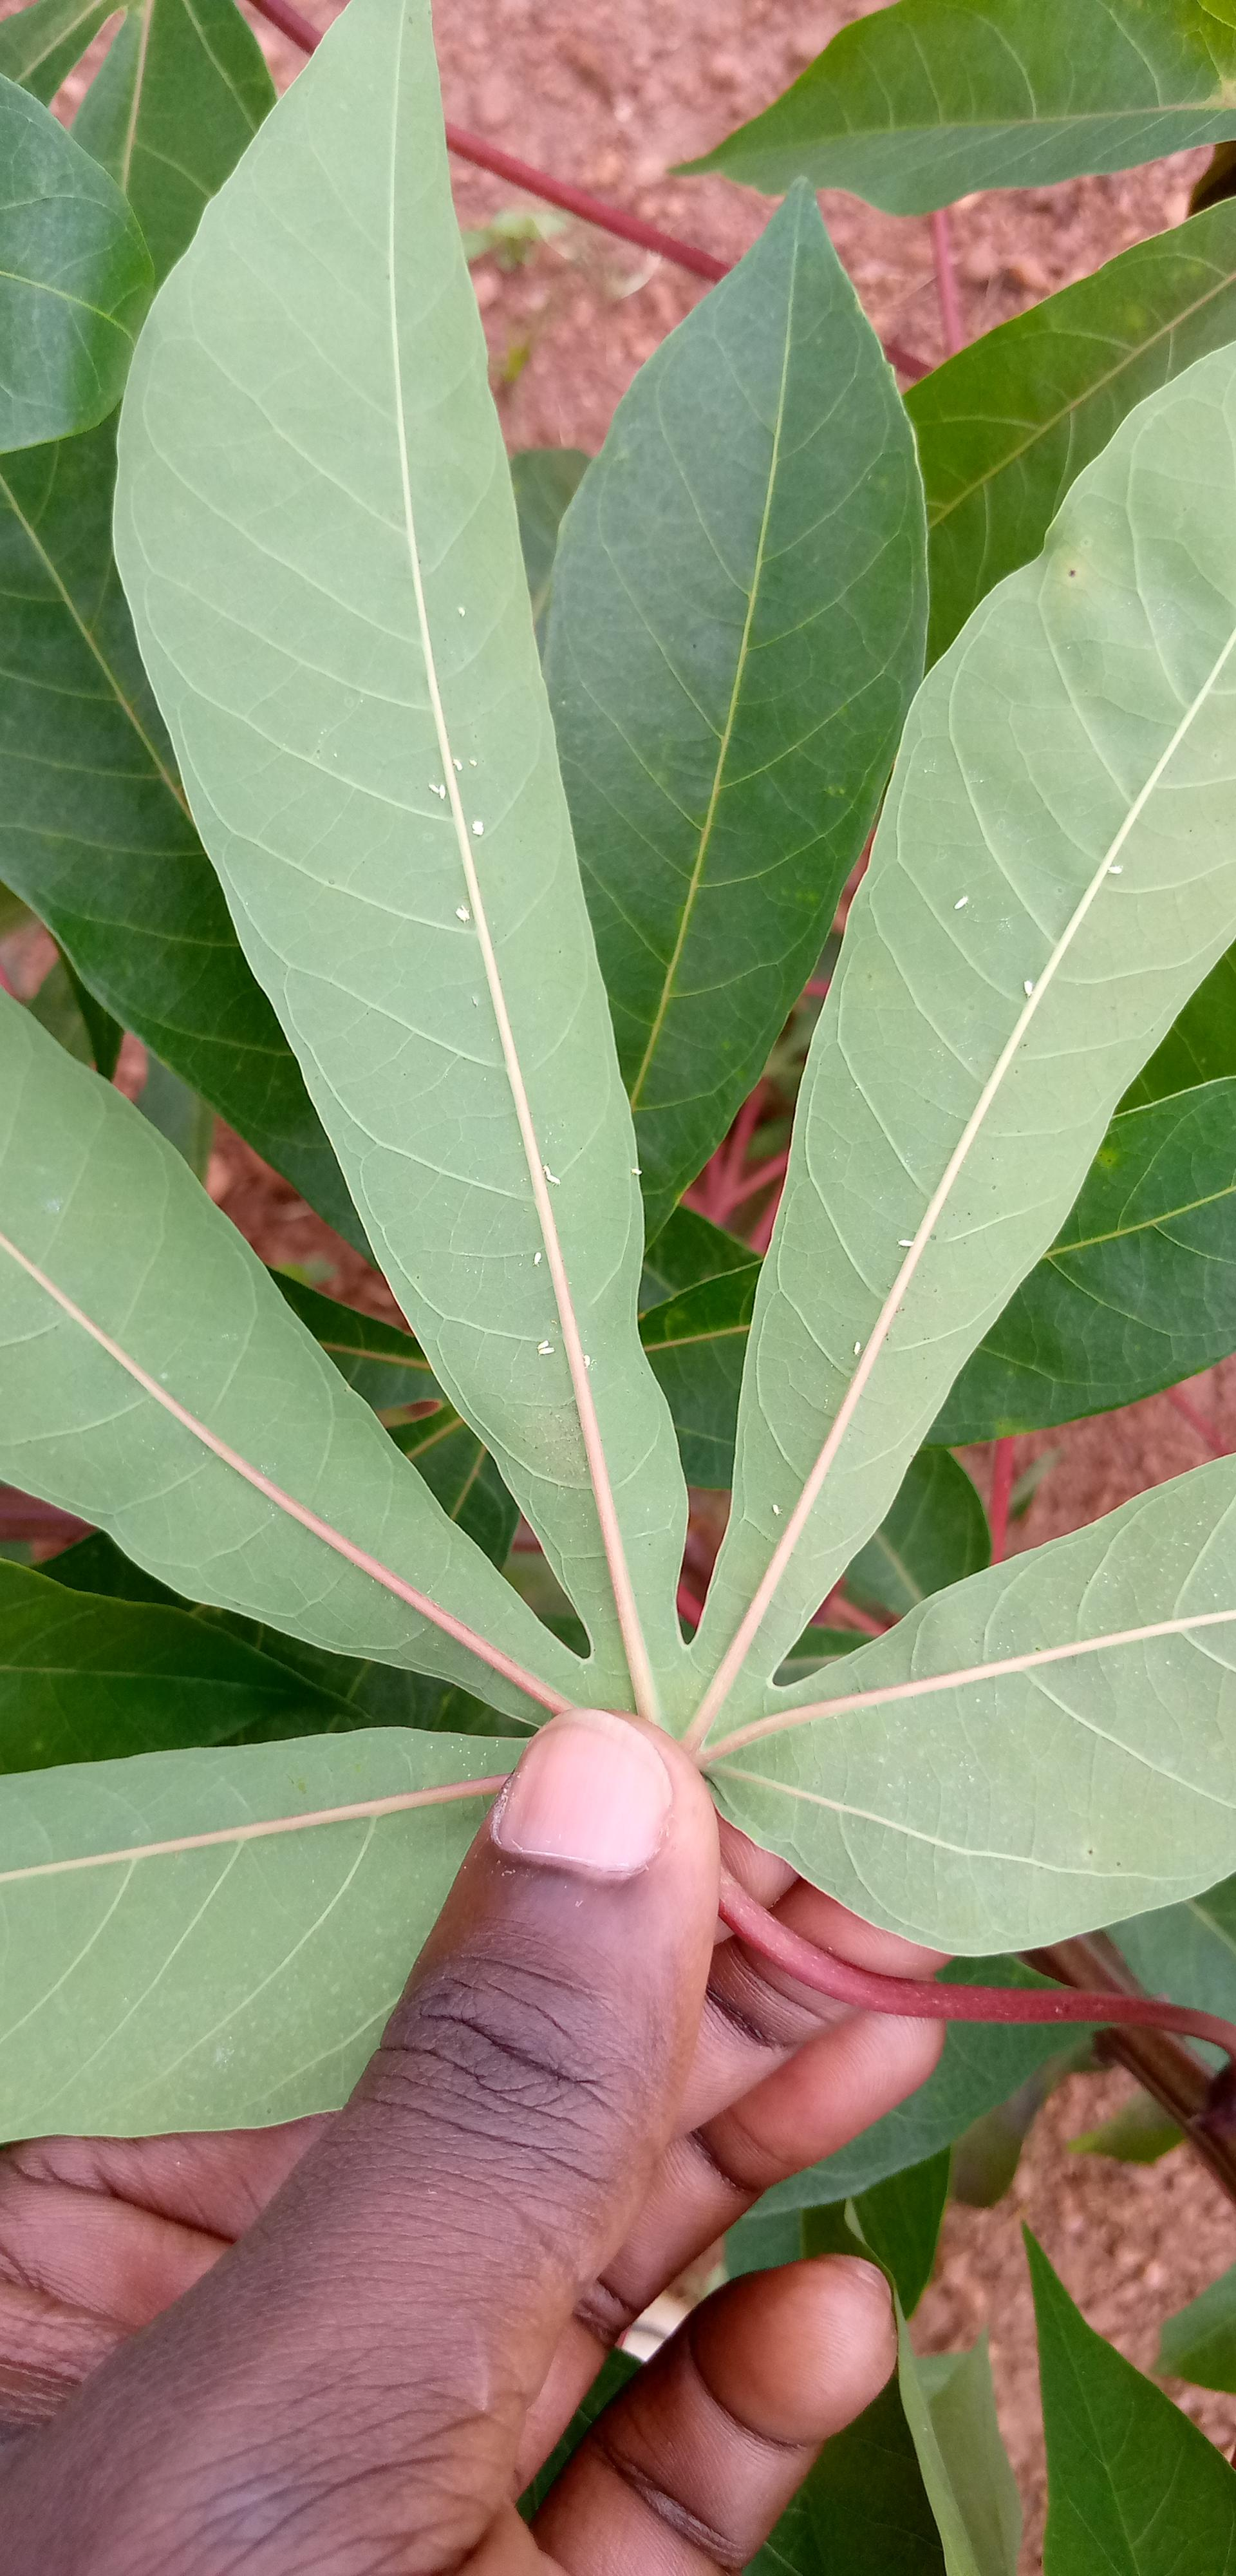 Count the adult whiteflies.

21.